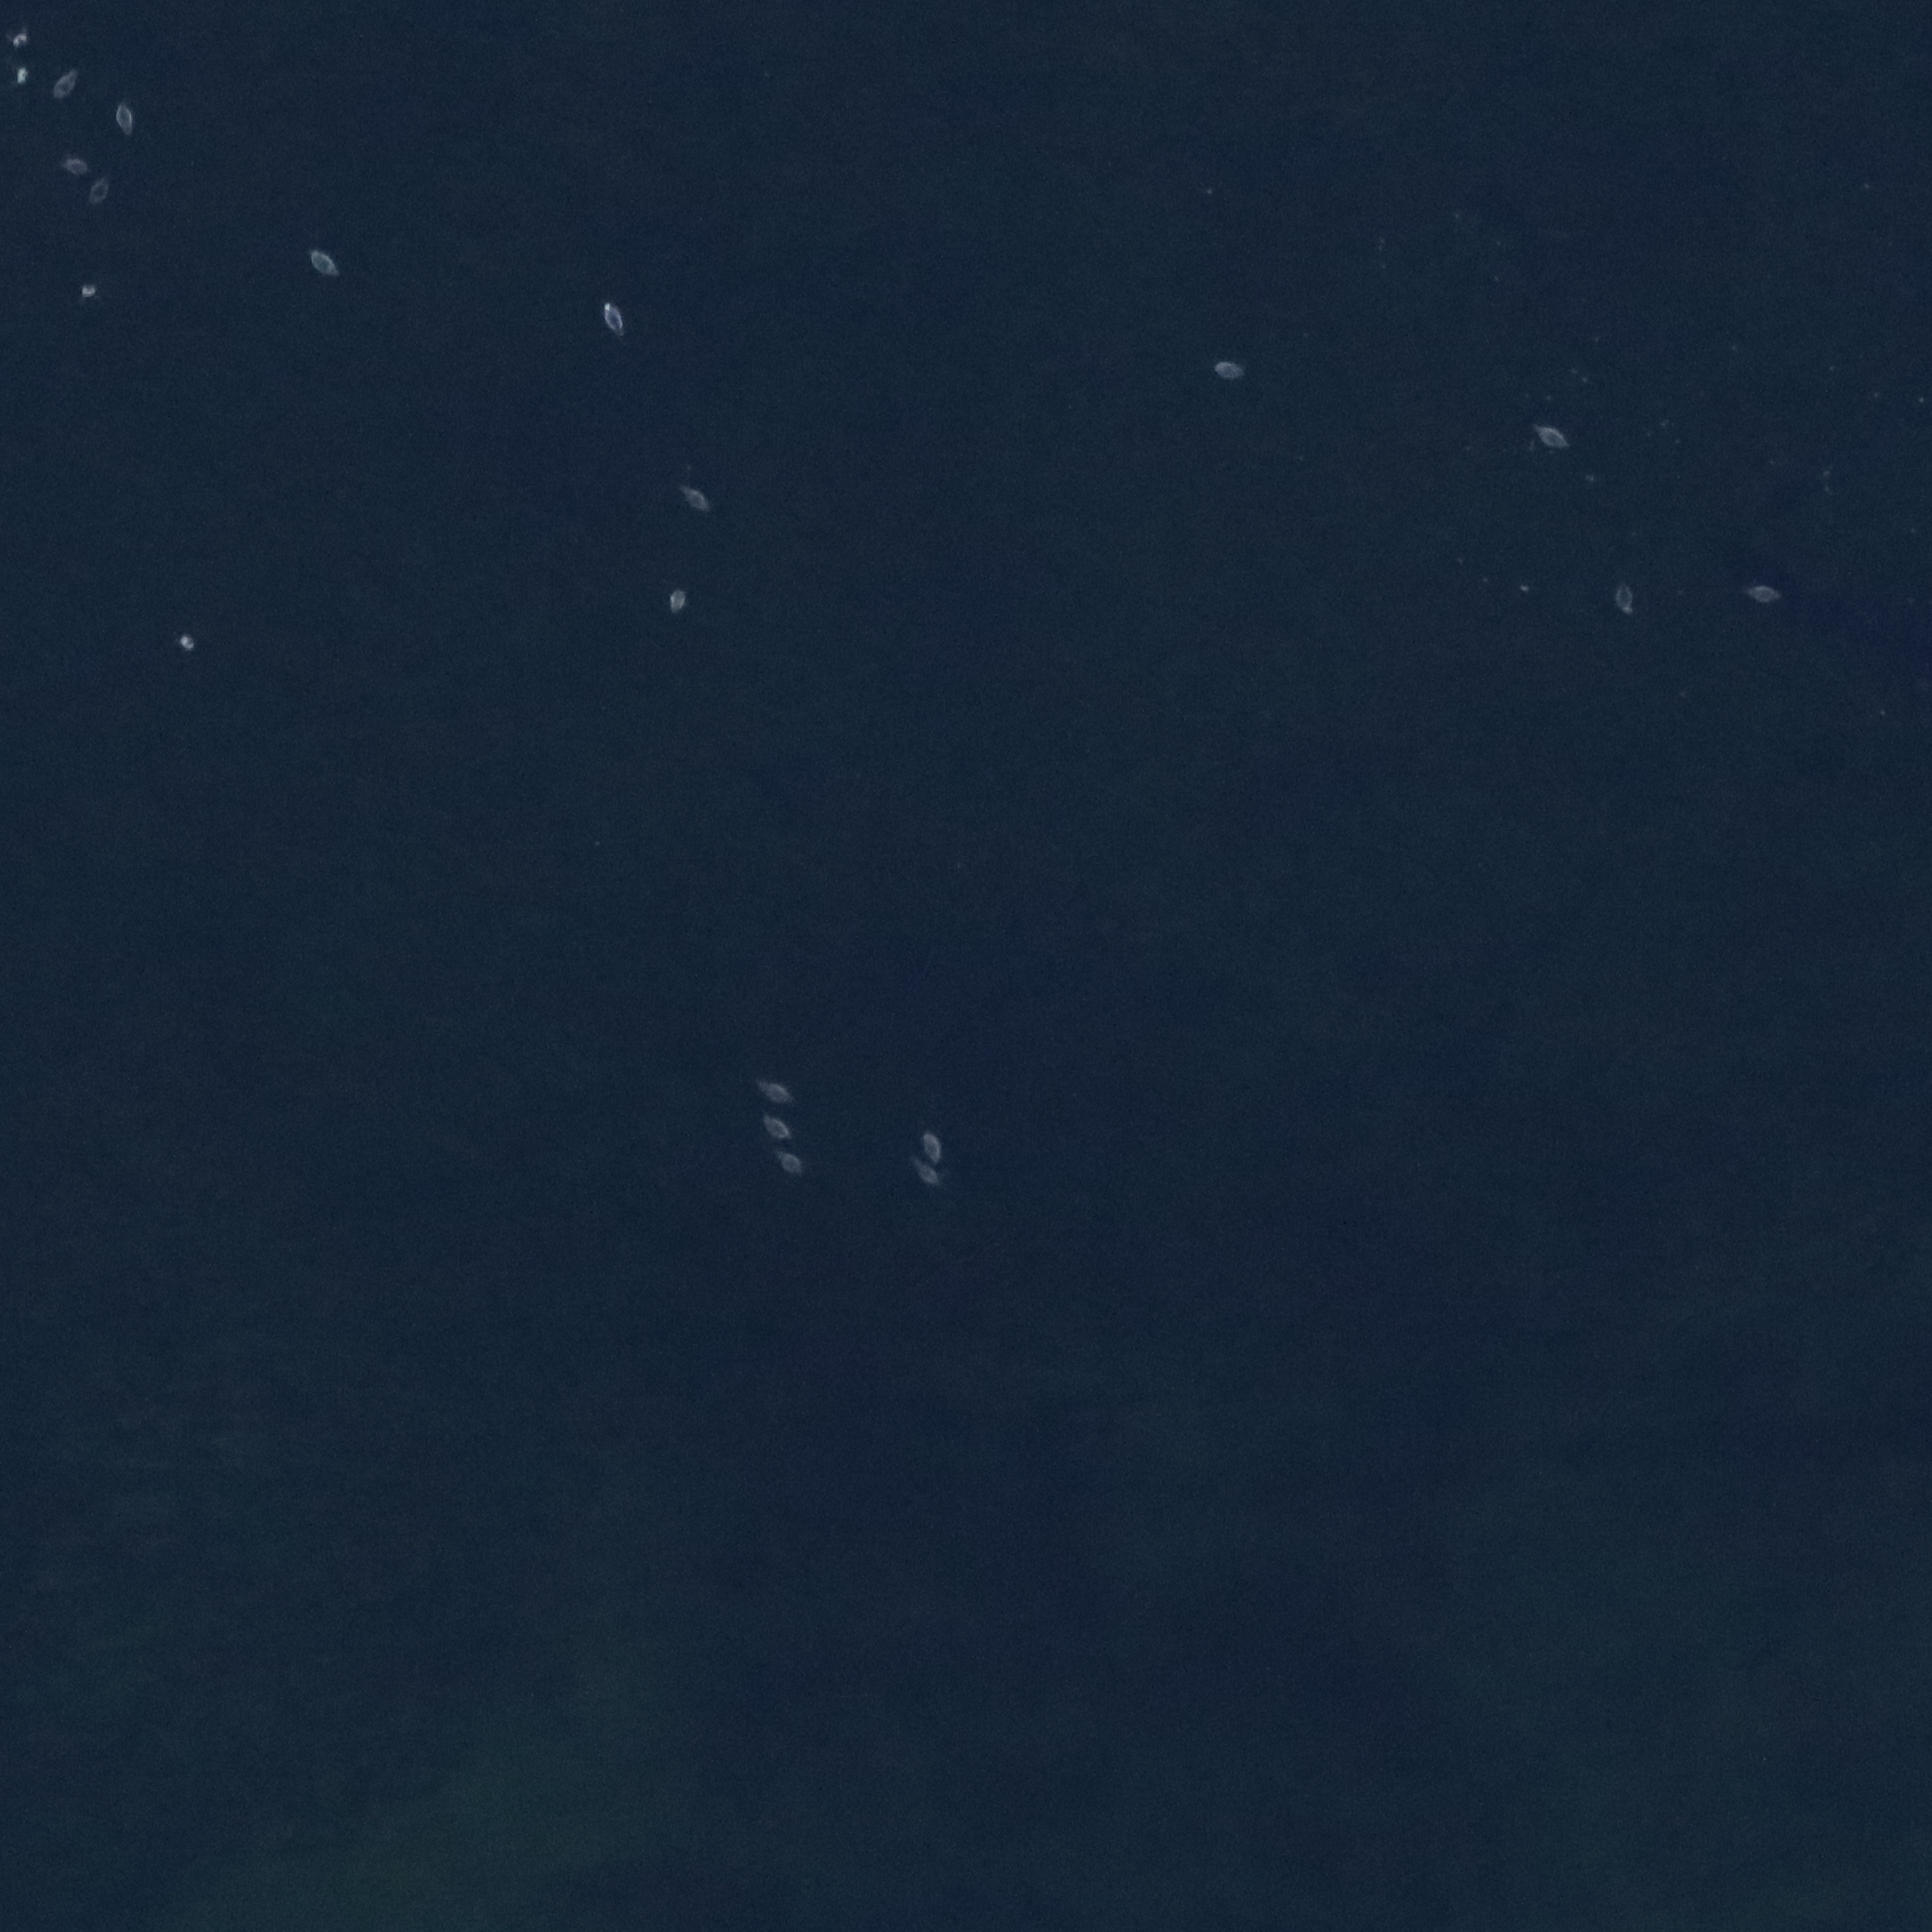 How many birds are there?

21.